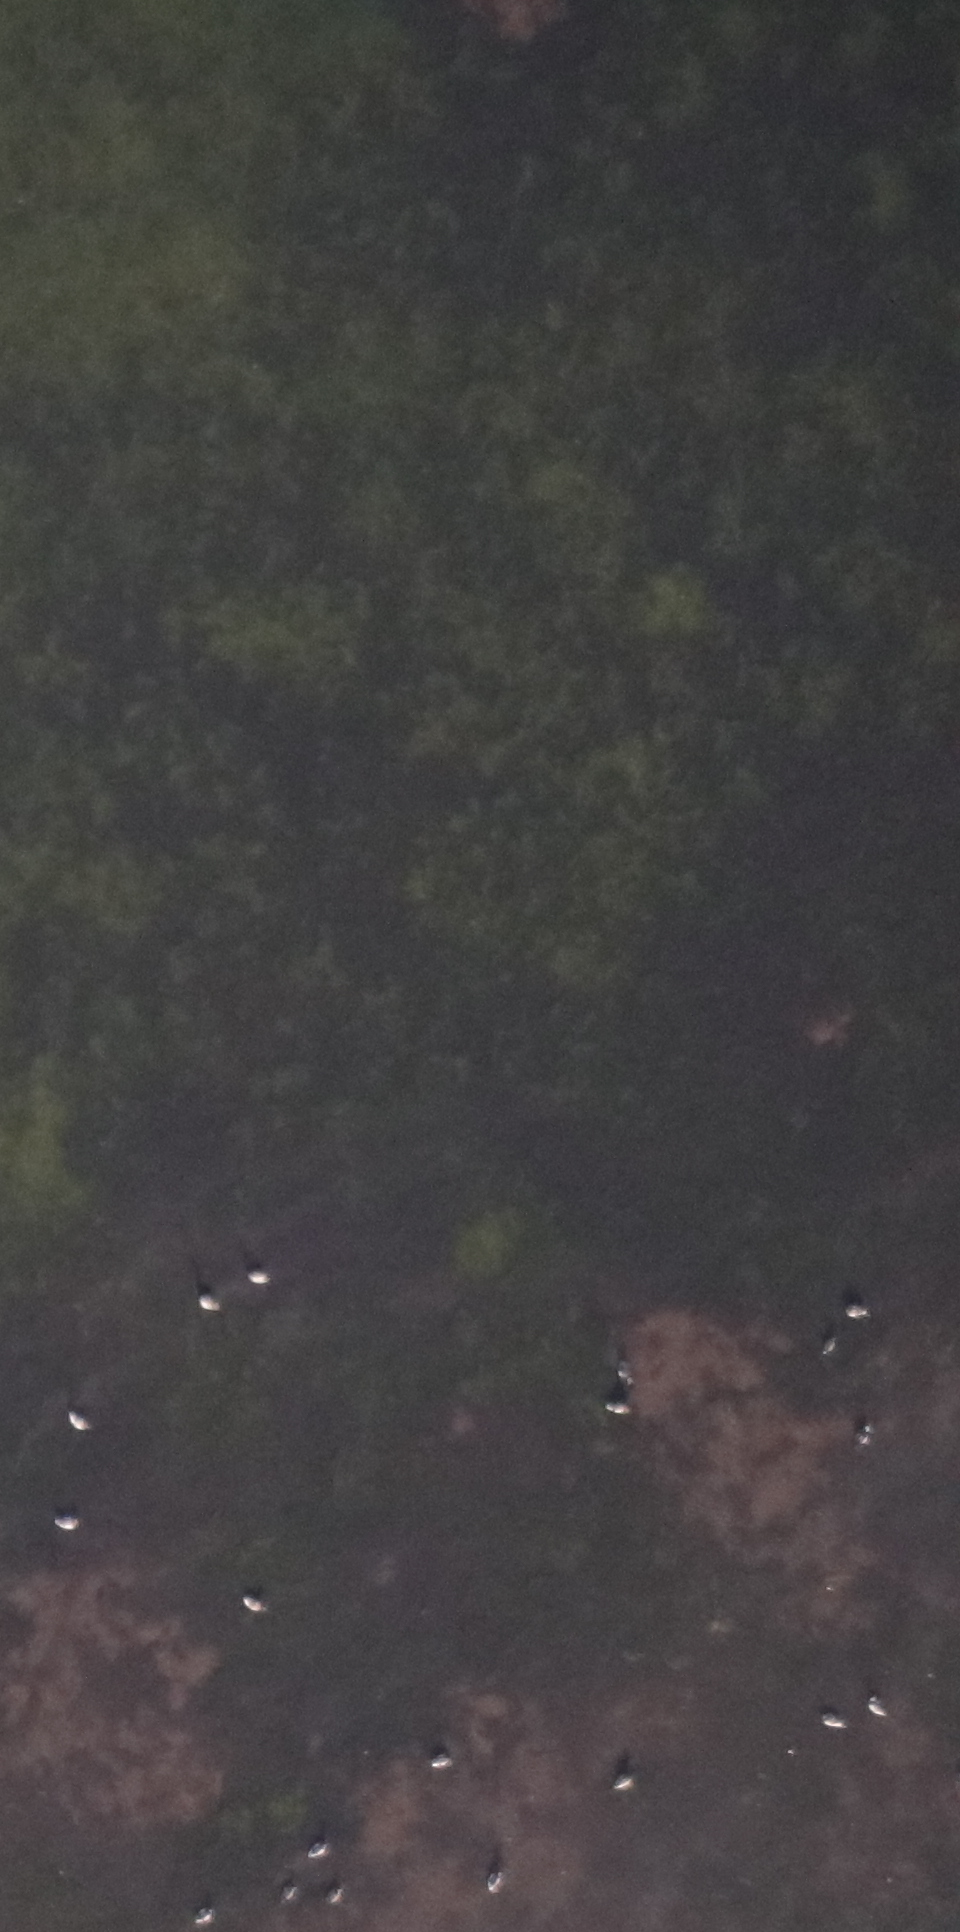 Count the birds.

19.